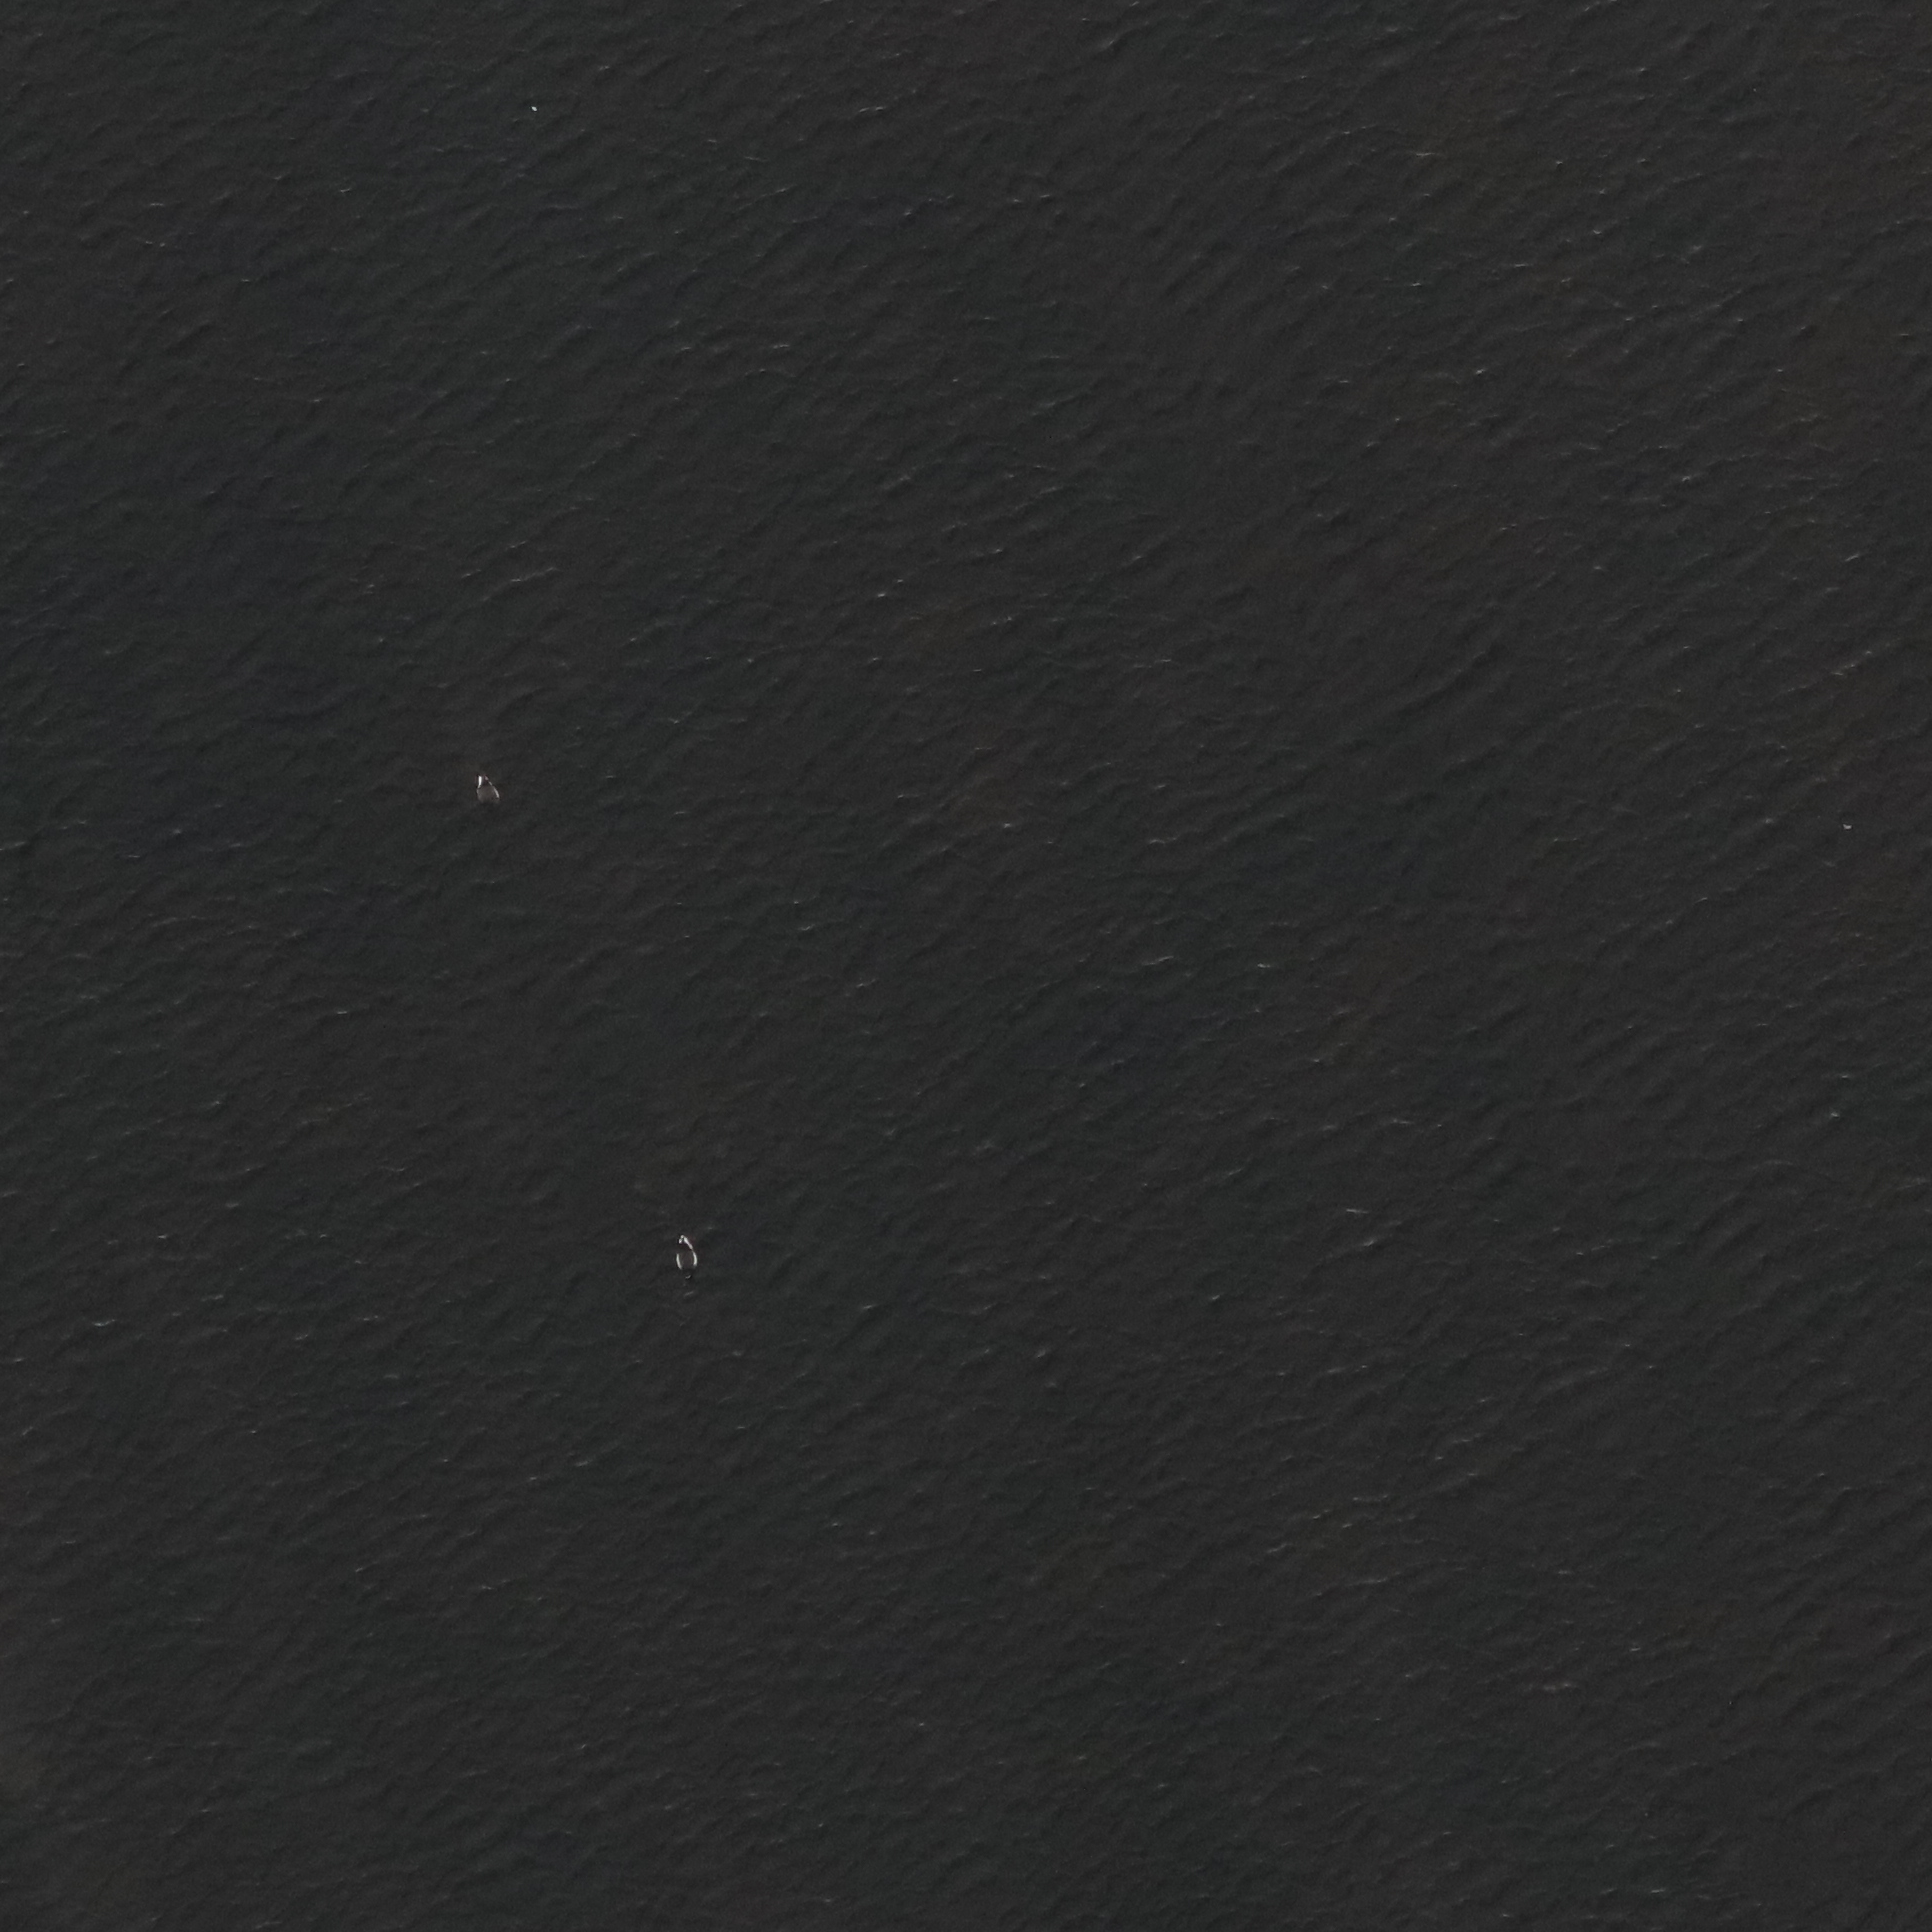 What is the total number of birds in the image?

2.